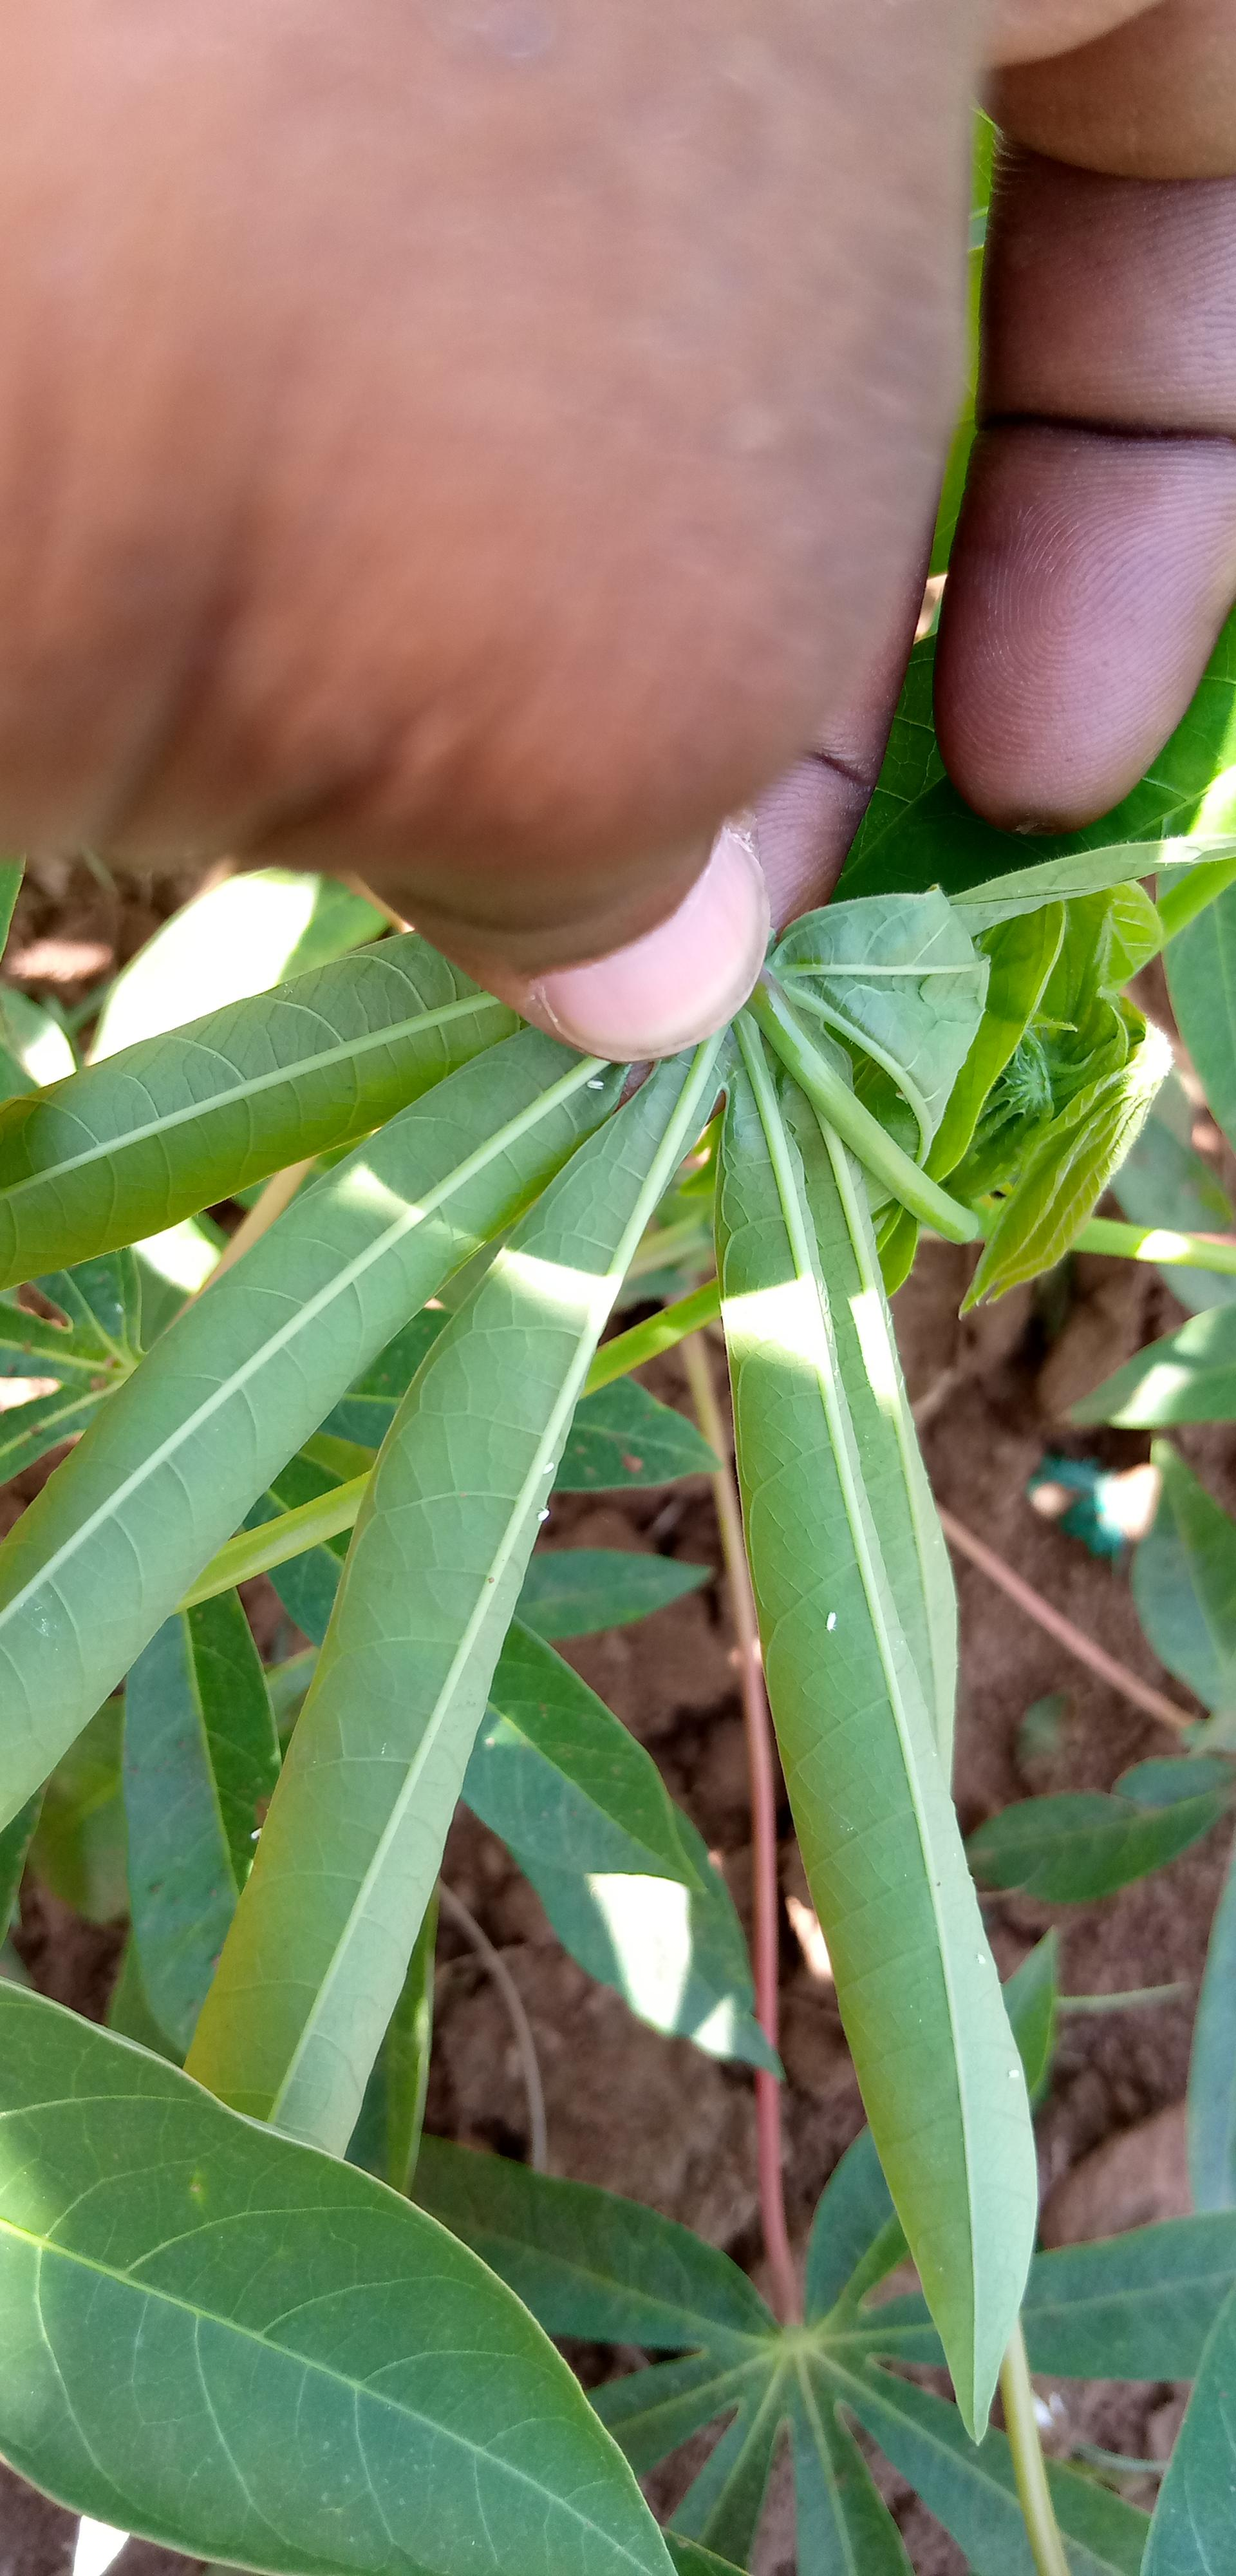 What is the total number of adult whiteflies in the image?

6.